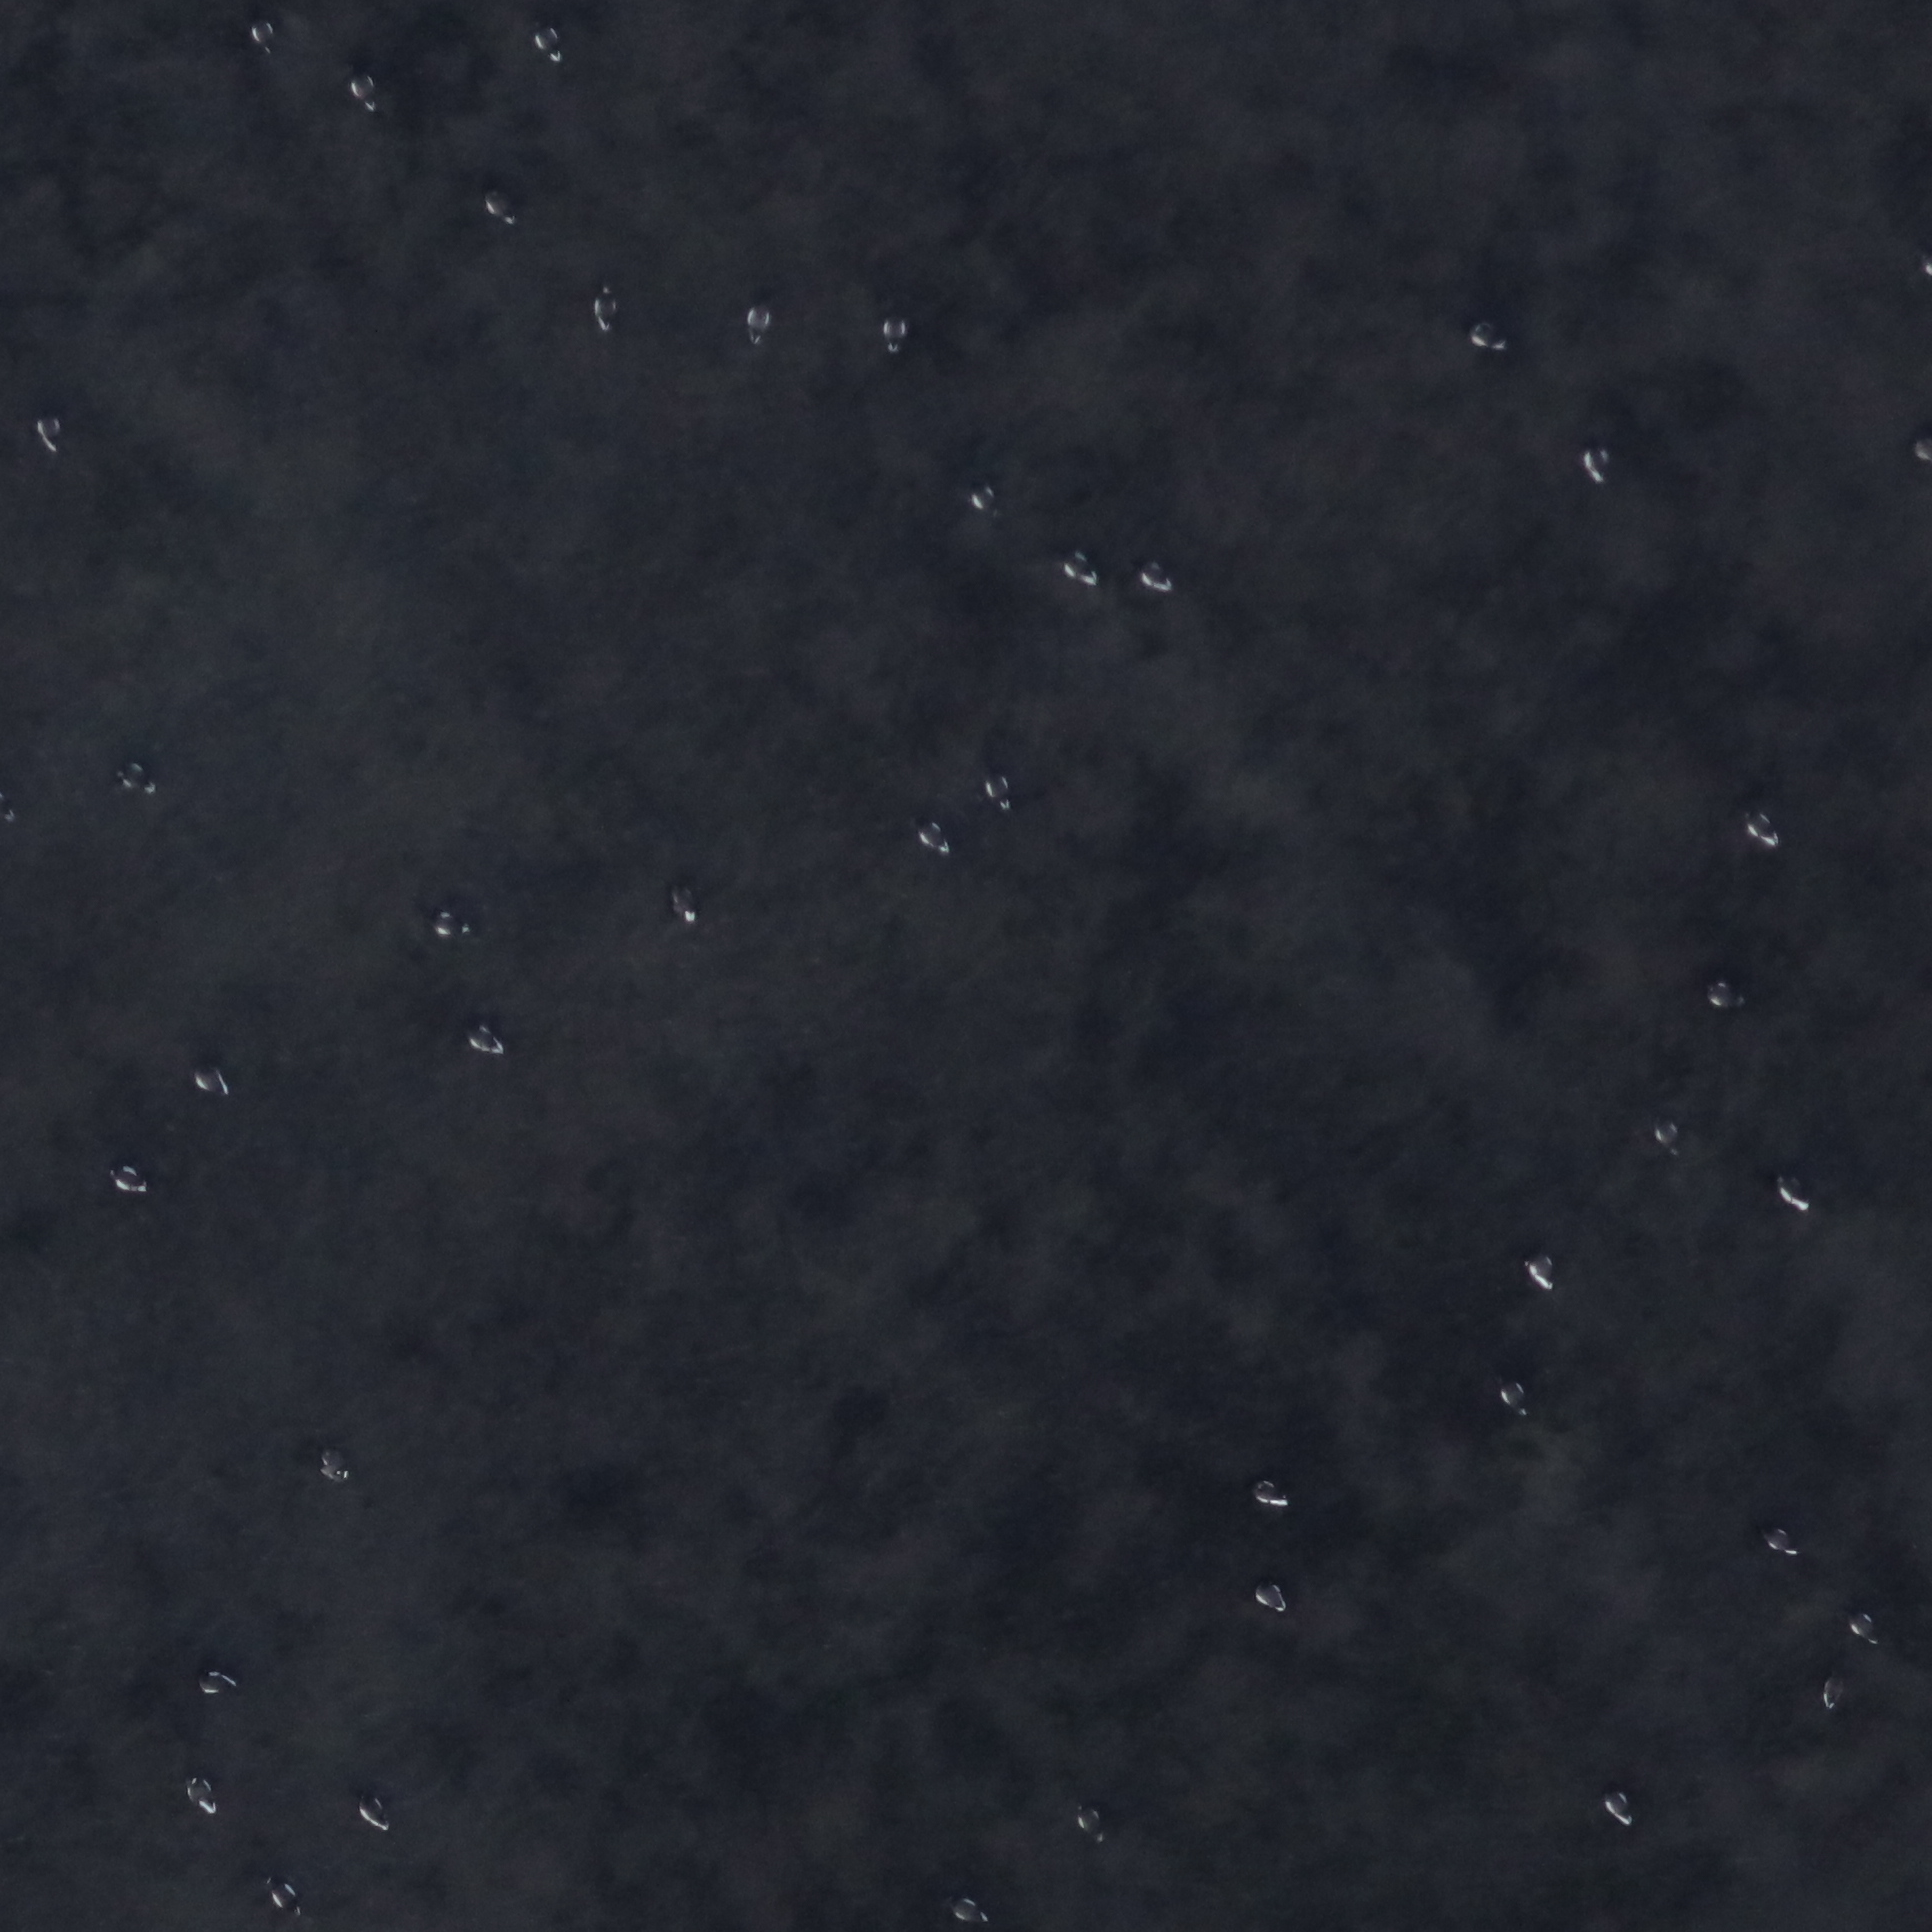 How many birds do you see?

40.